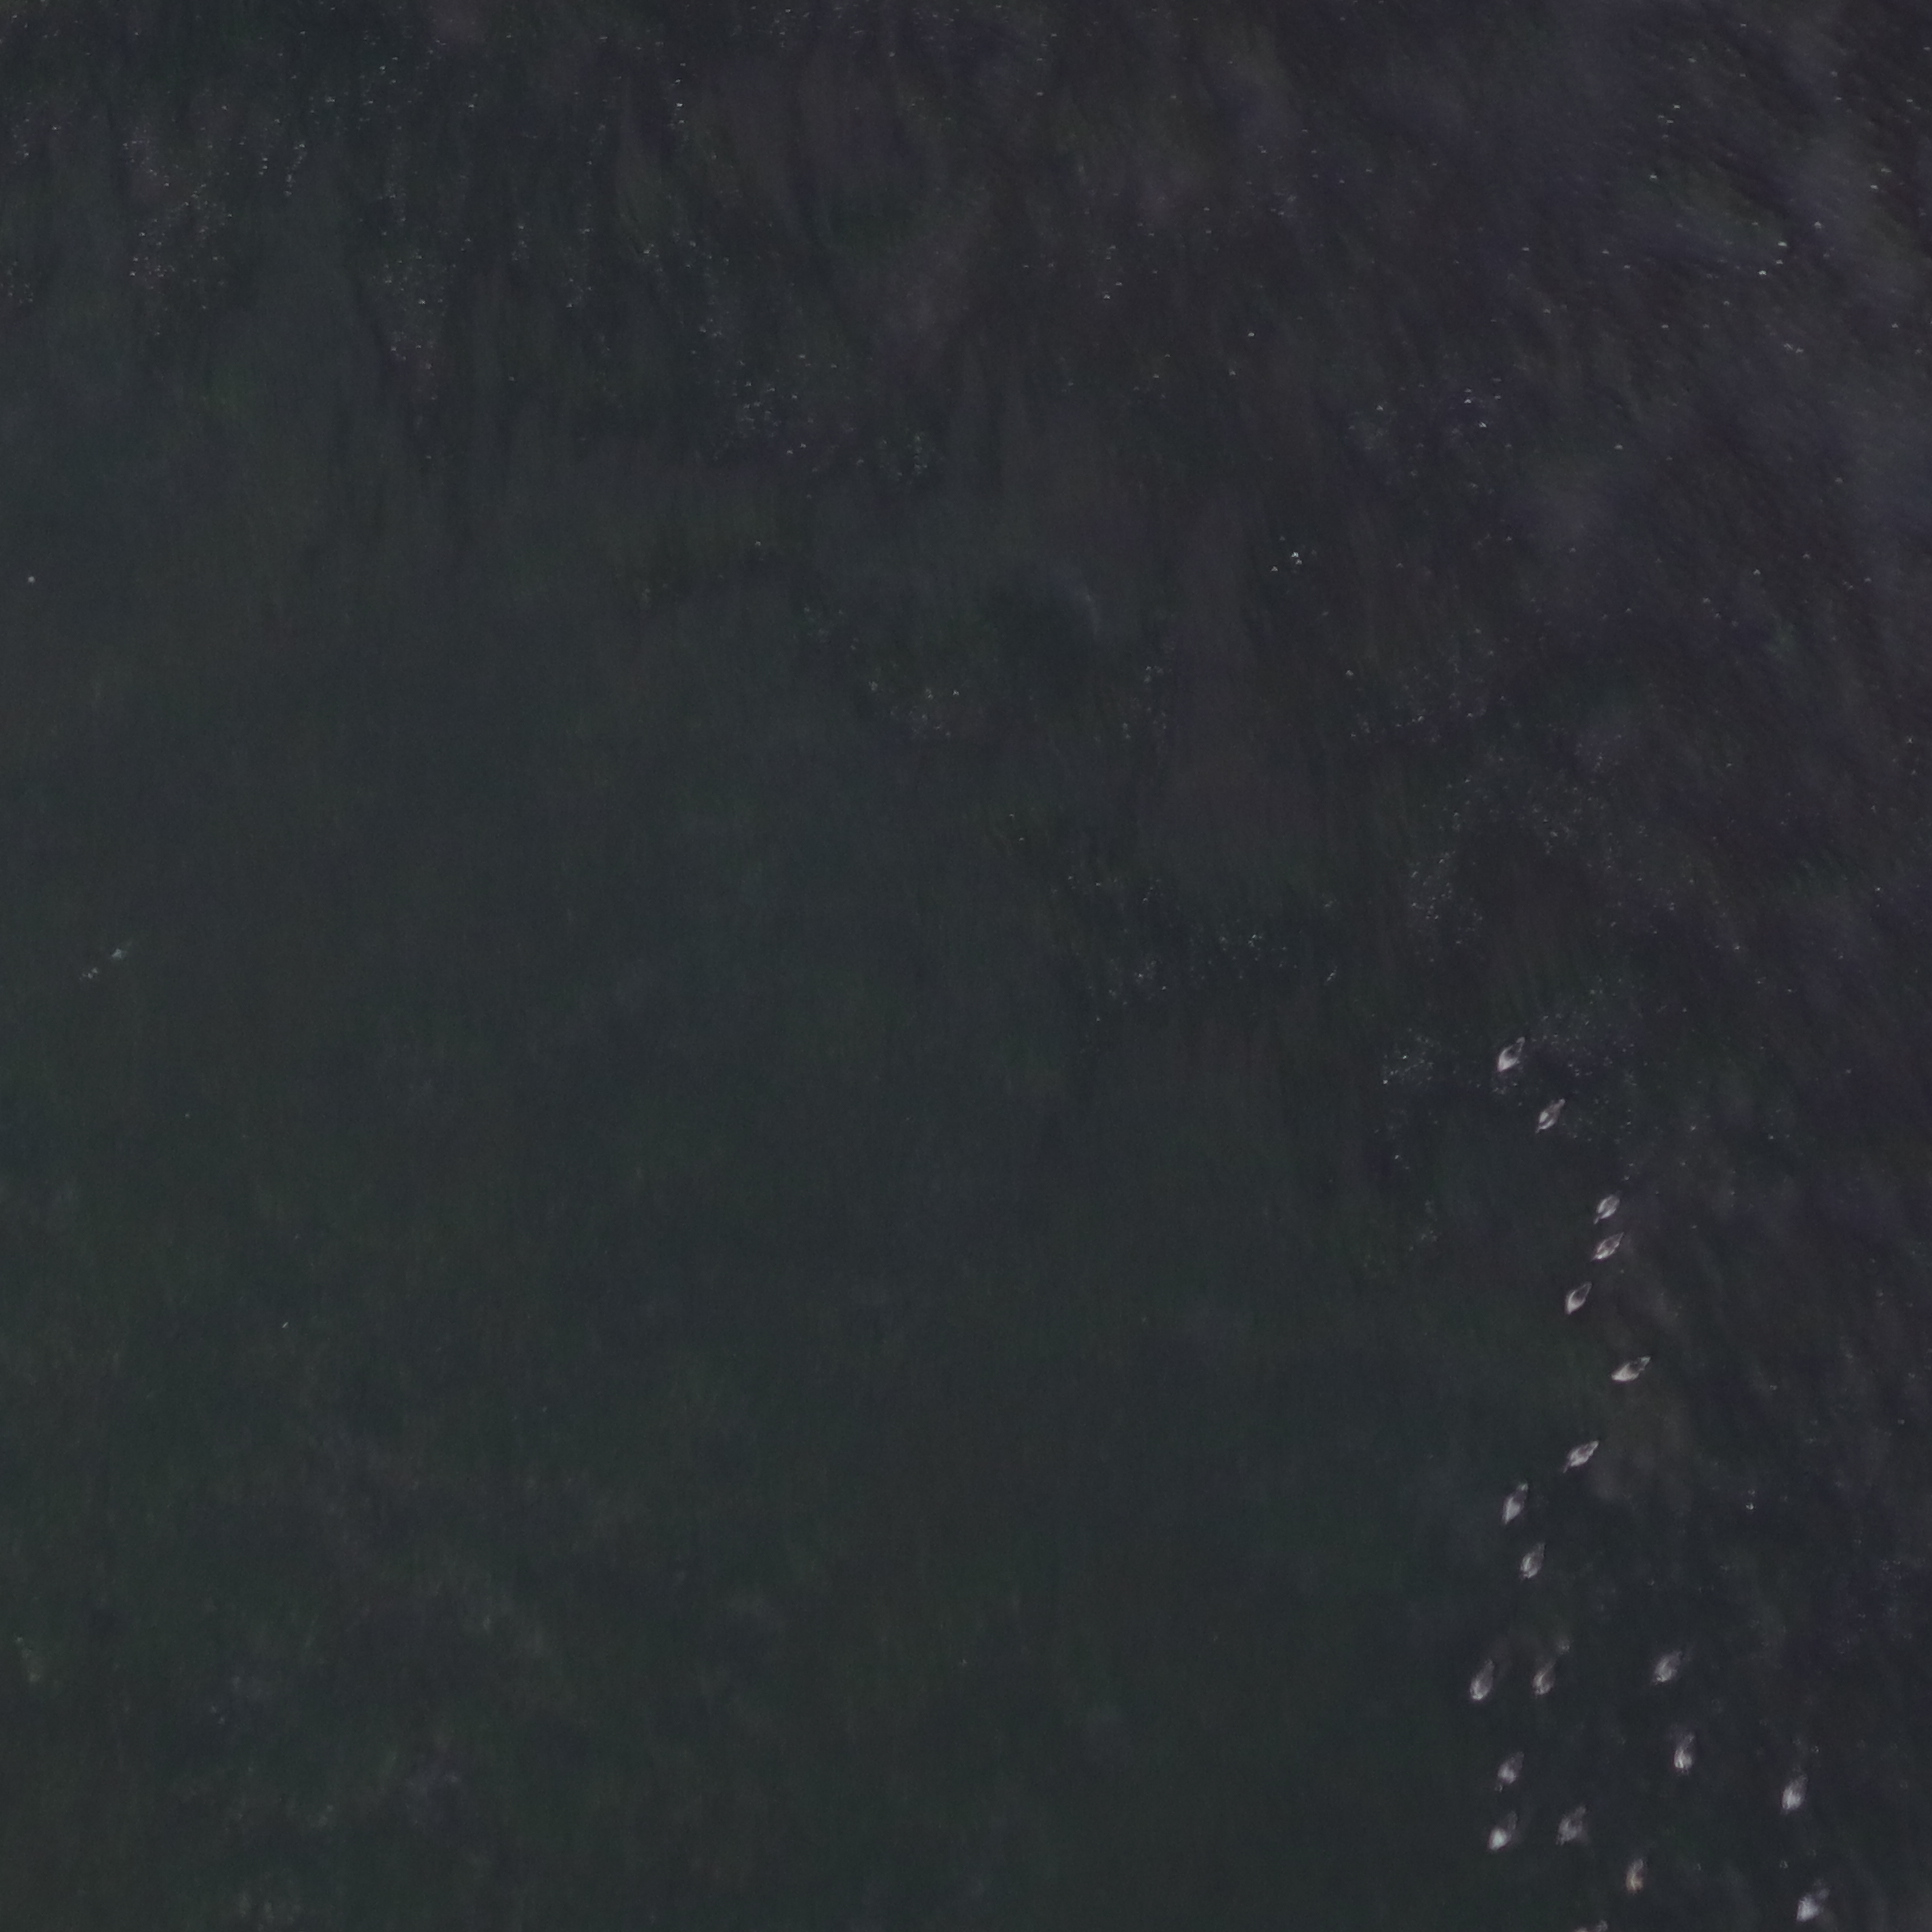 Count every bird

19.